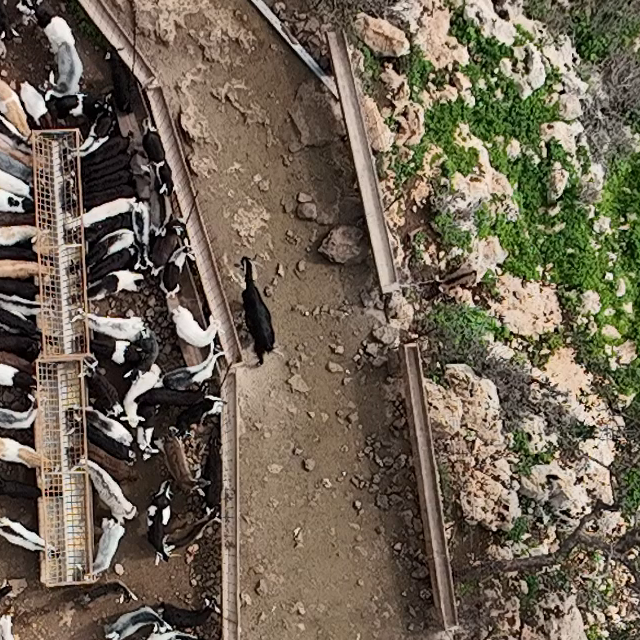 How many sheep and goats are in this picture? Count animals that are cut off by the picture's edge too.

65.